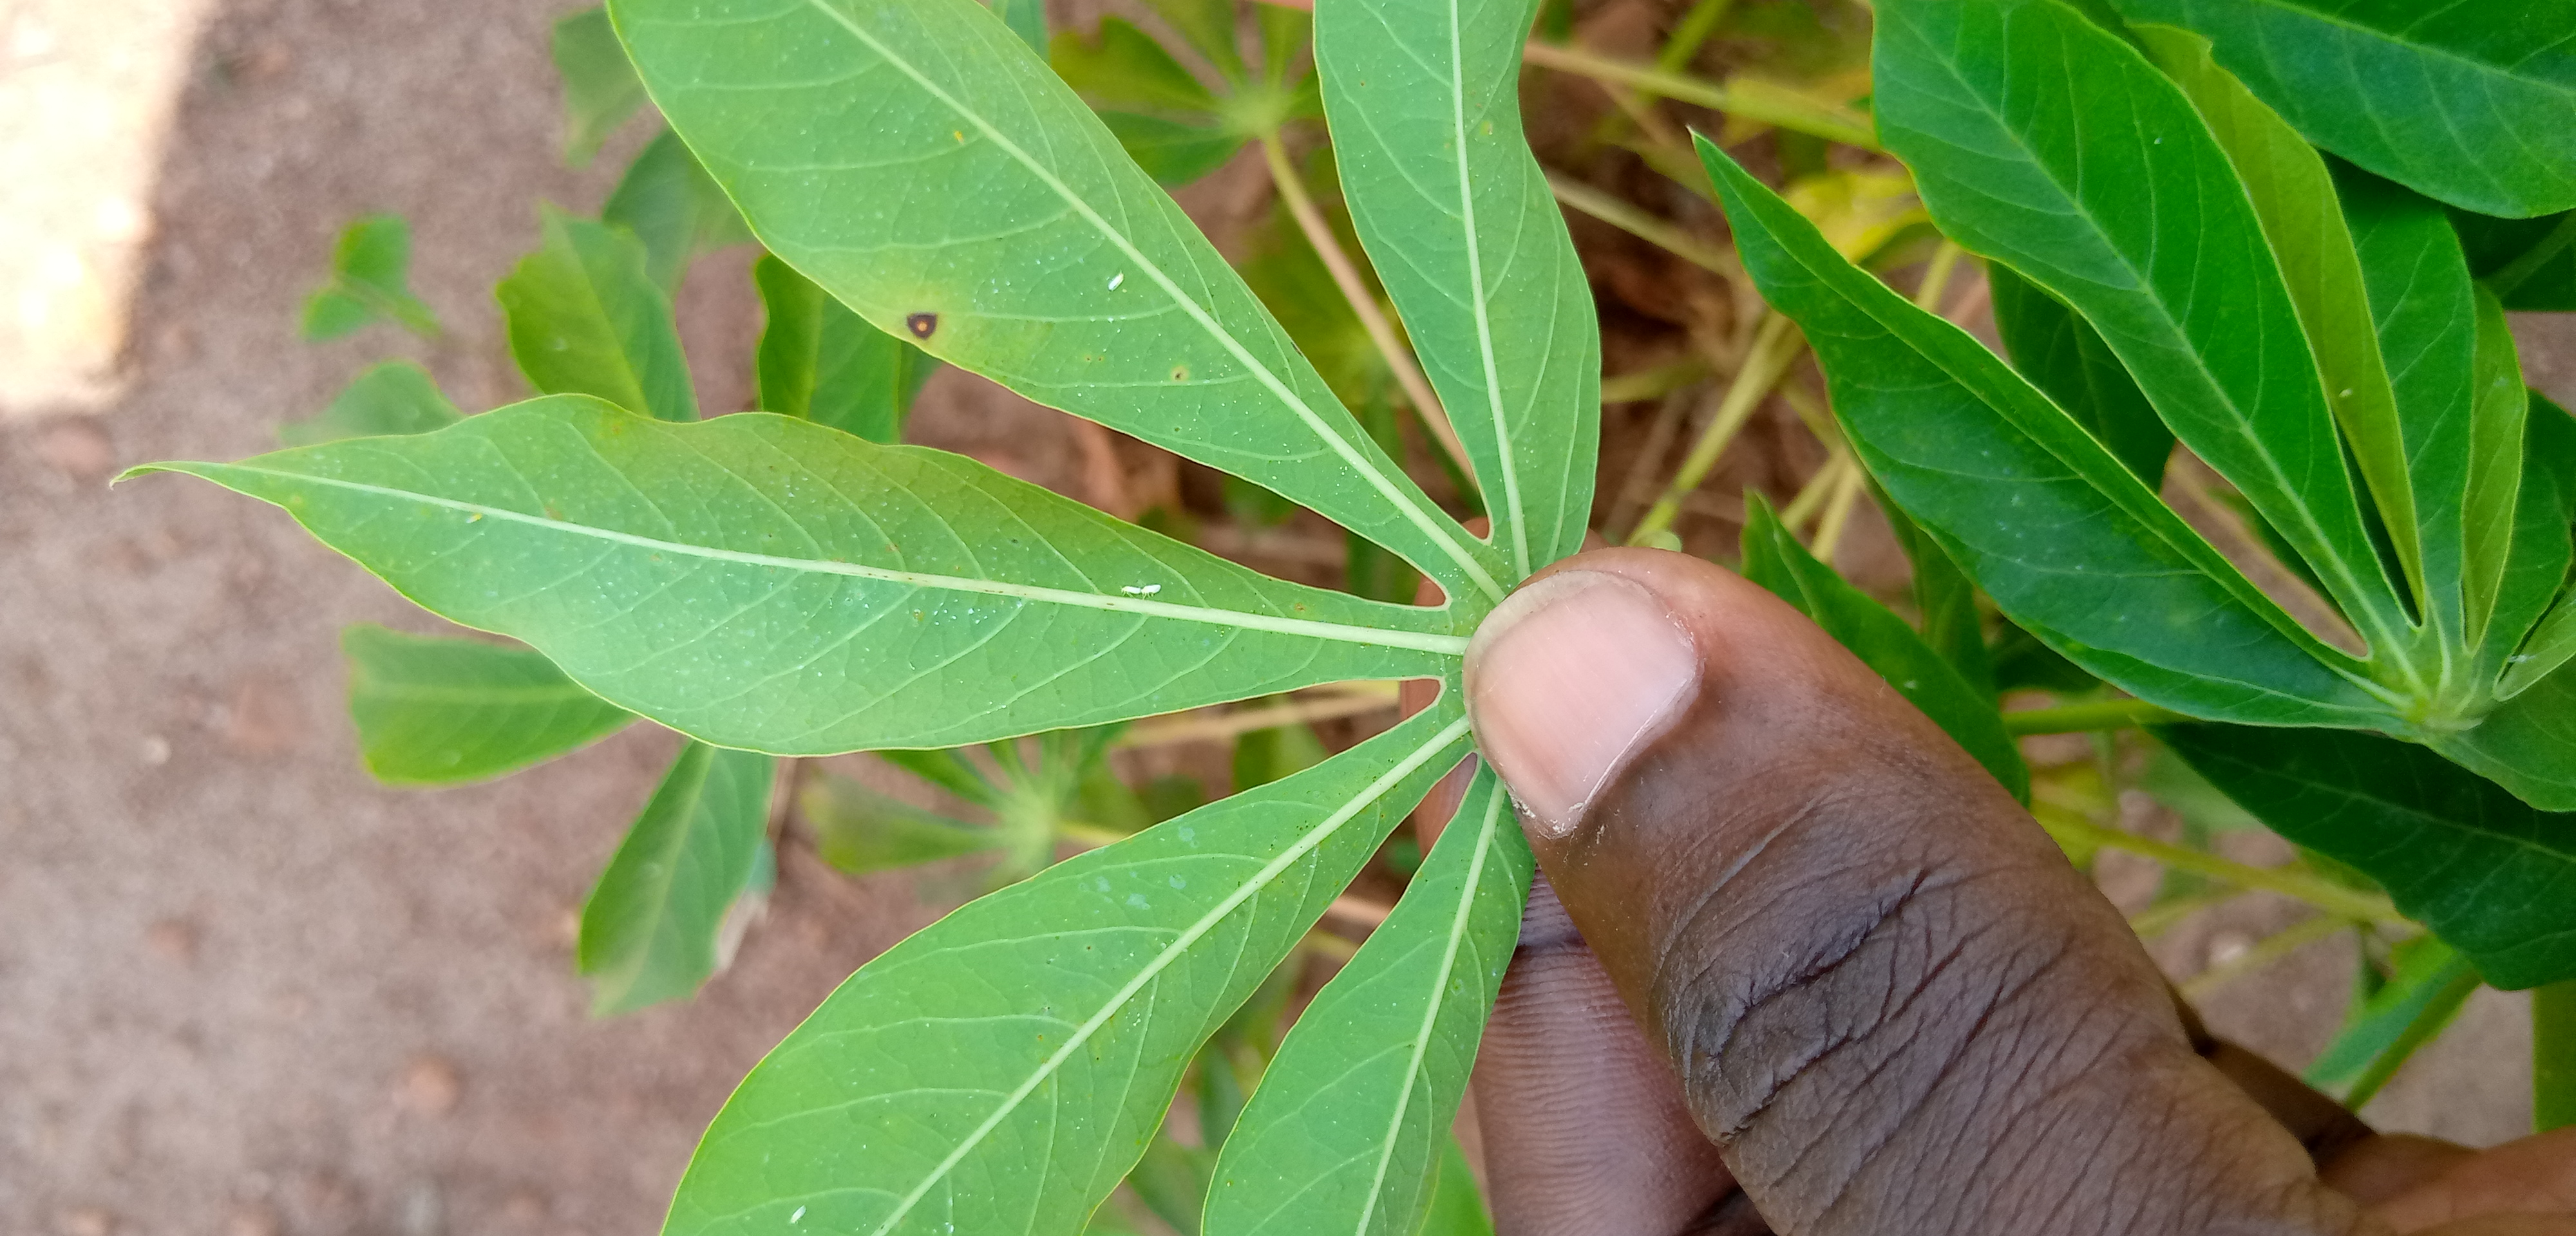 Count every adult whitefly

3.